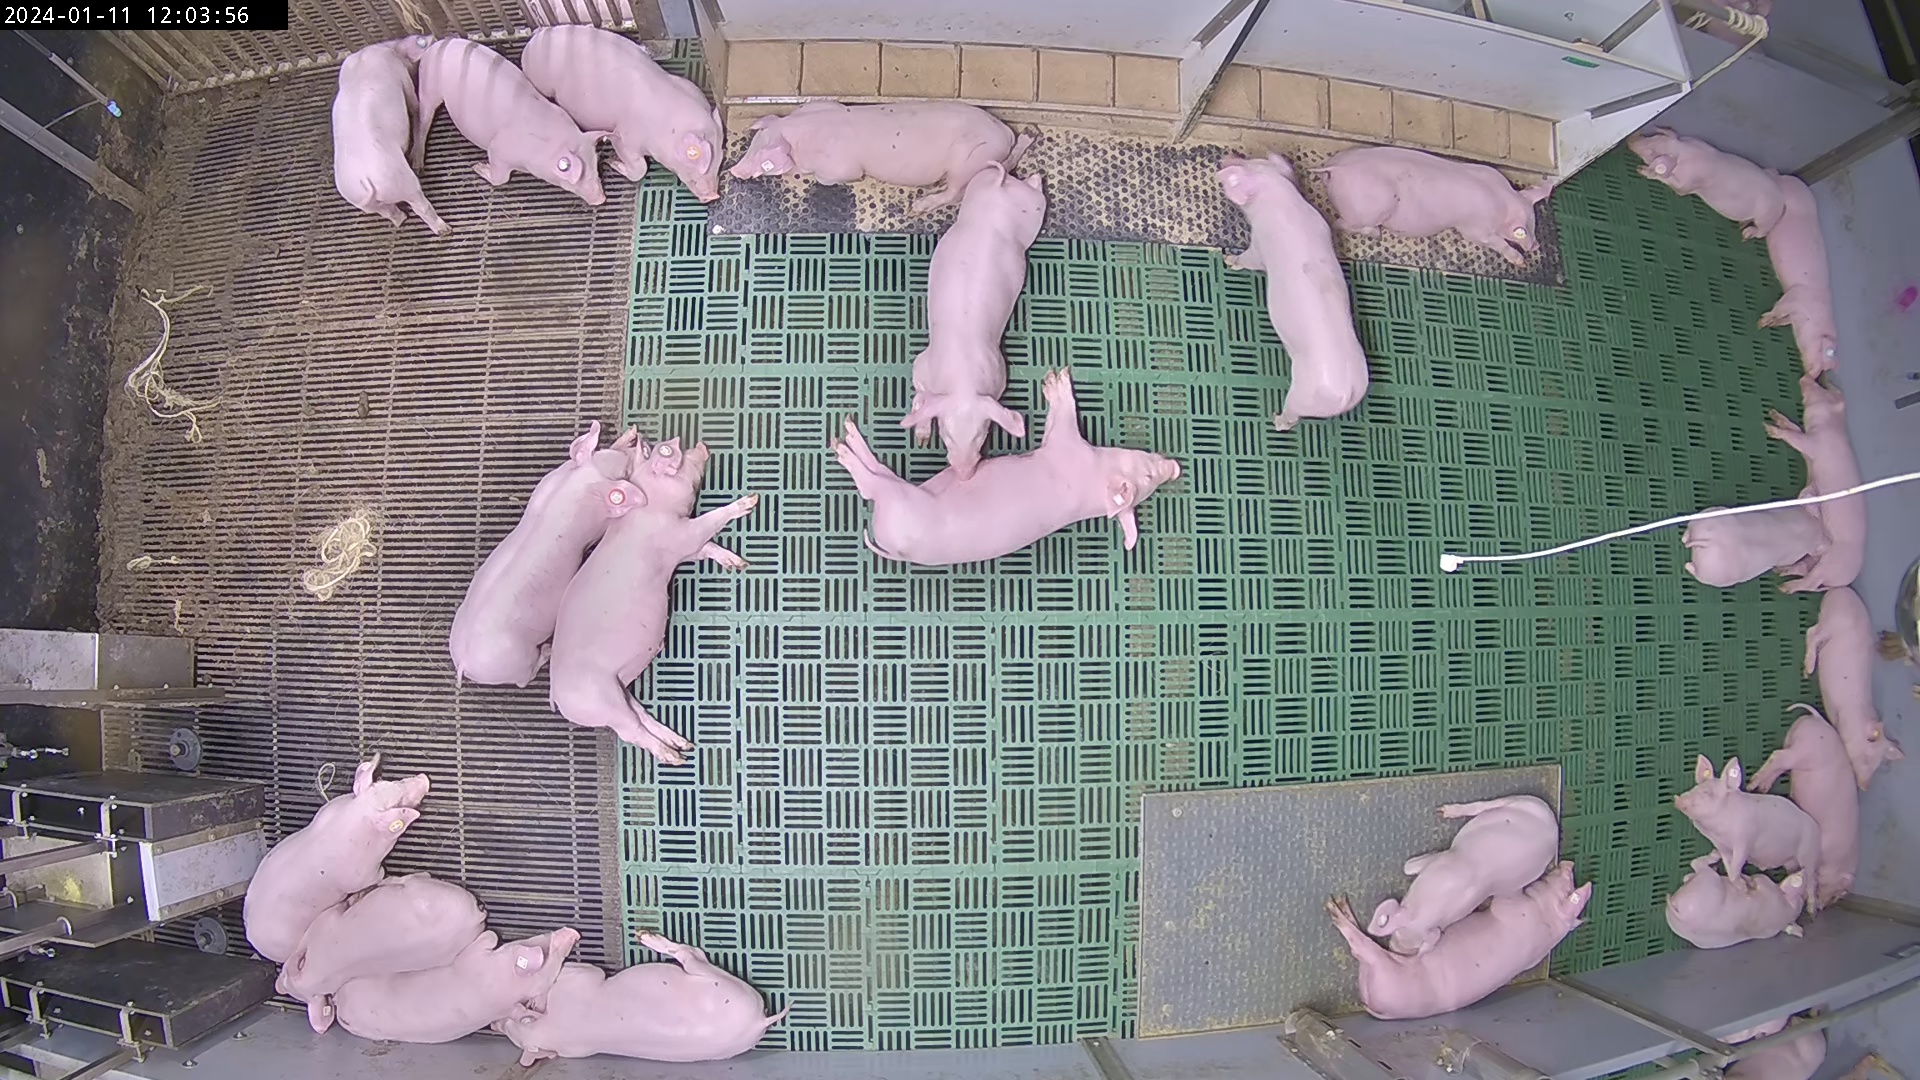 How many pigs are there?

26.